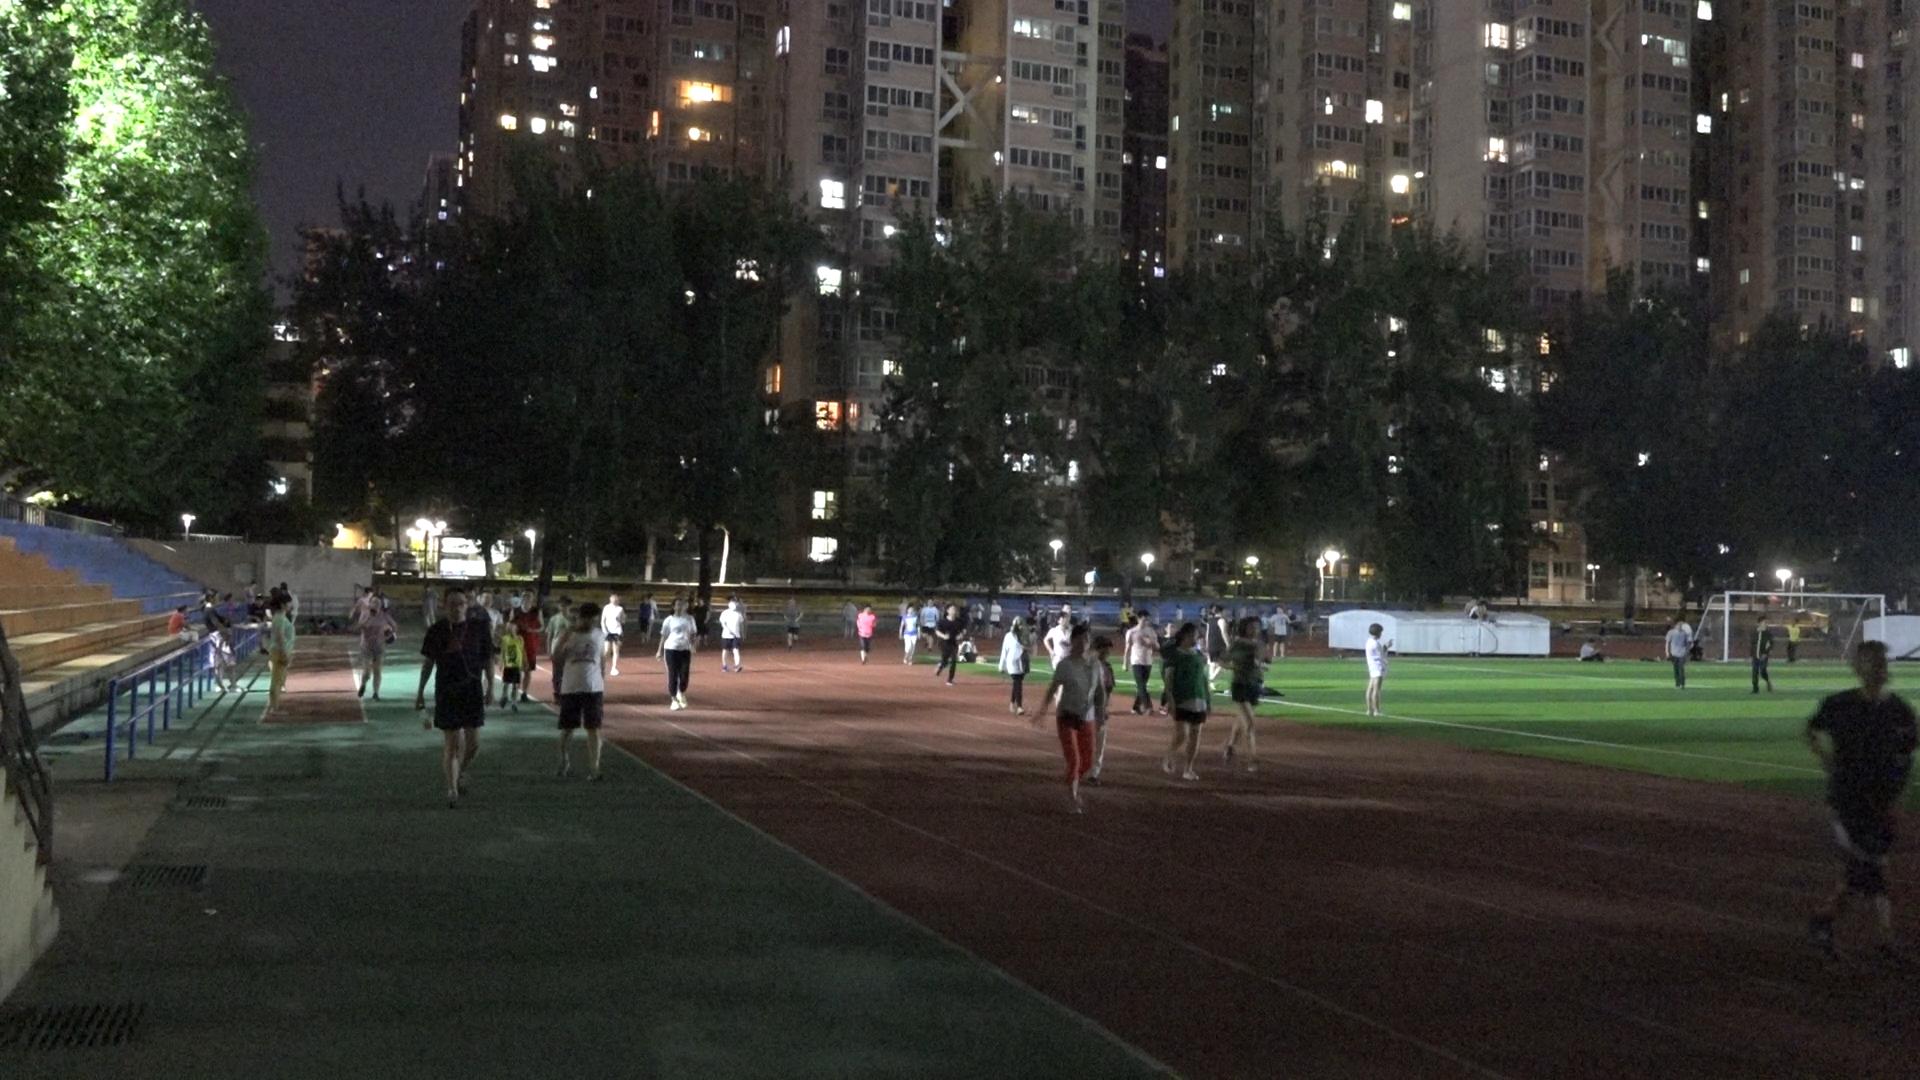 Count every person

82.